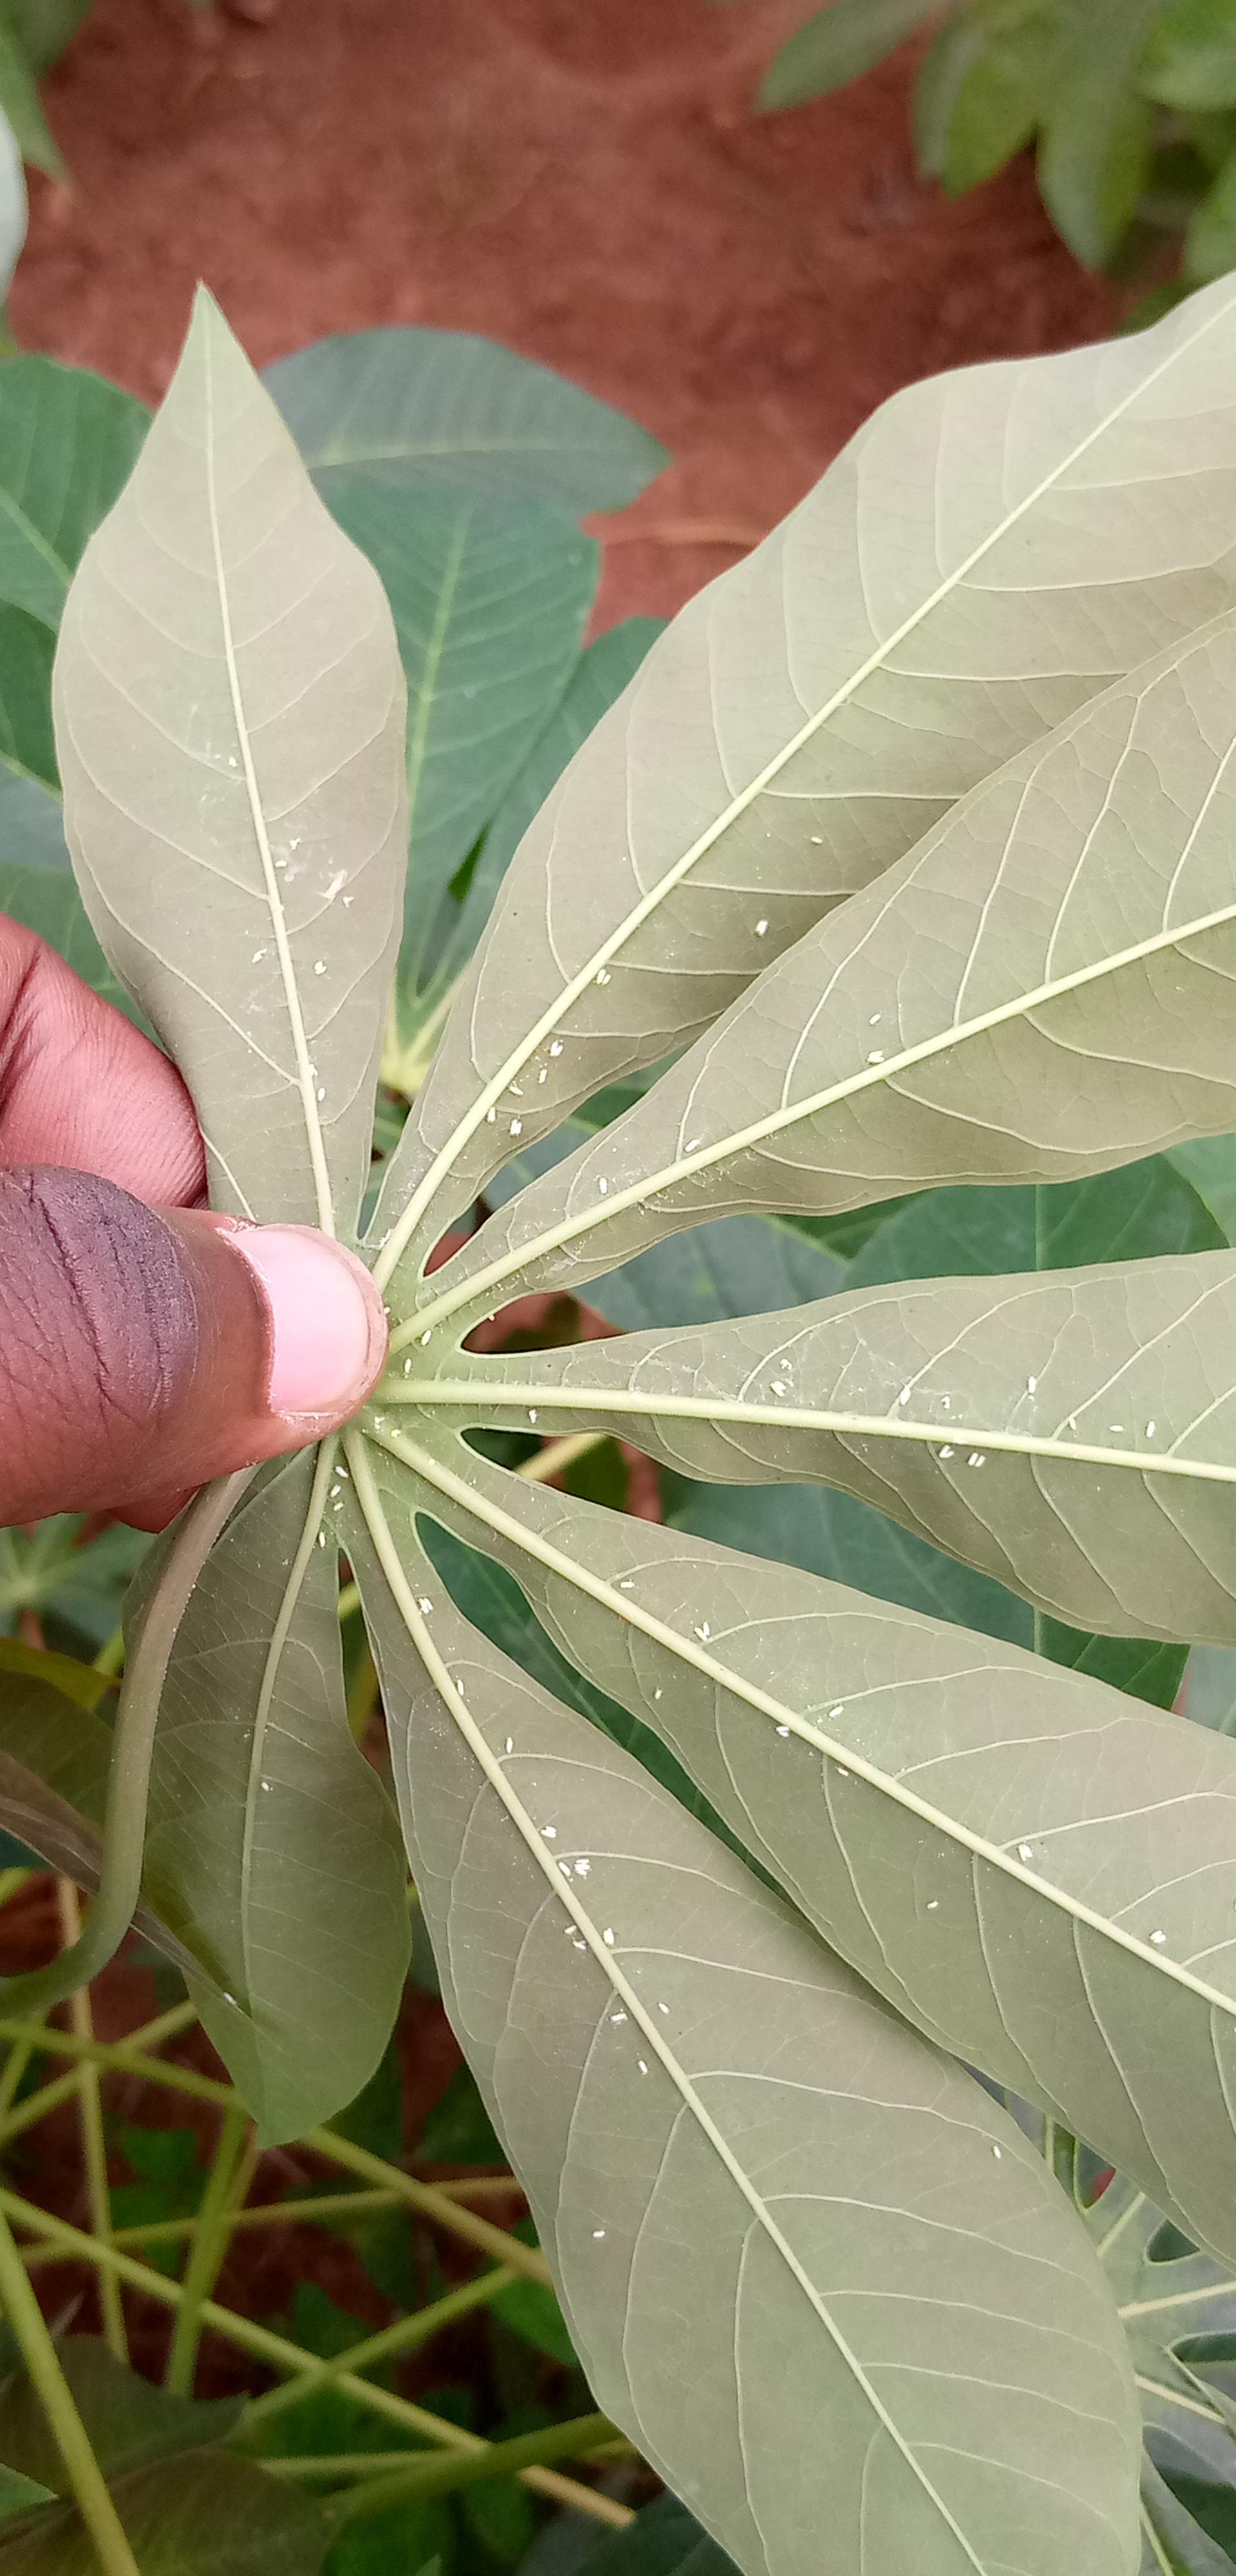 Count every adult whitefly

57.